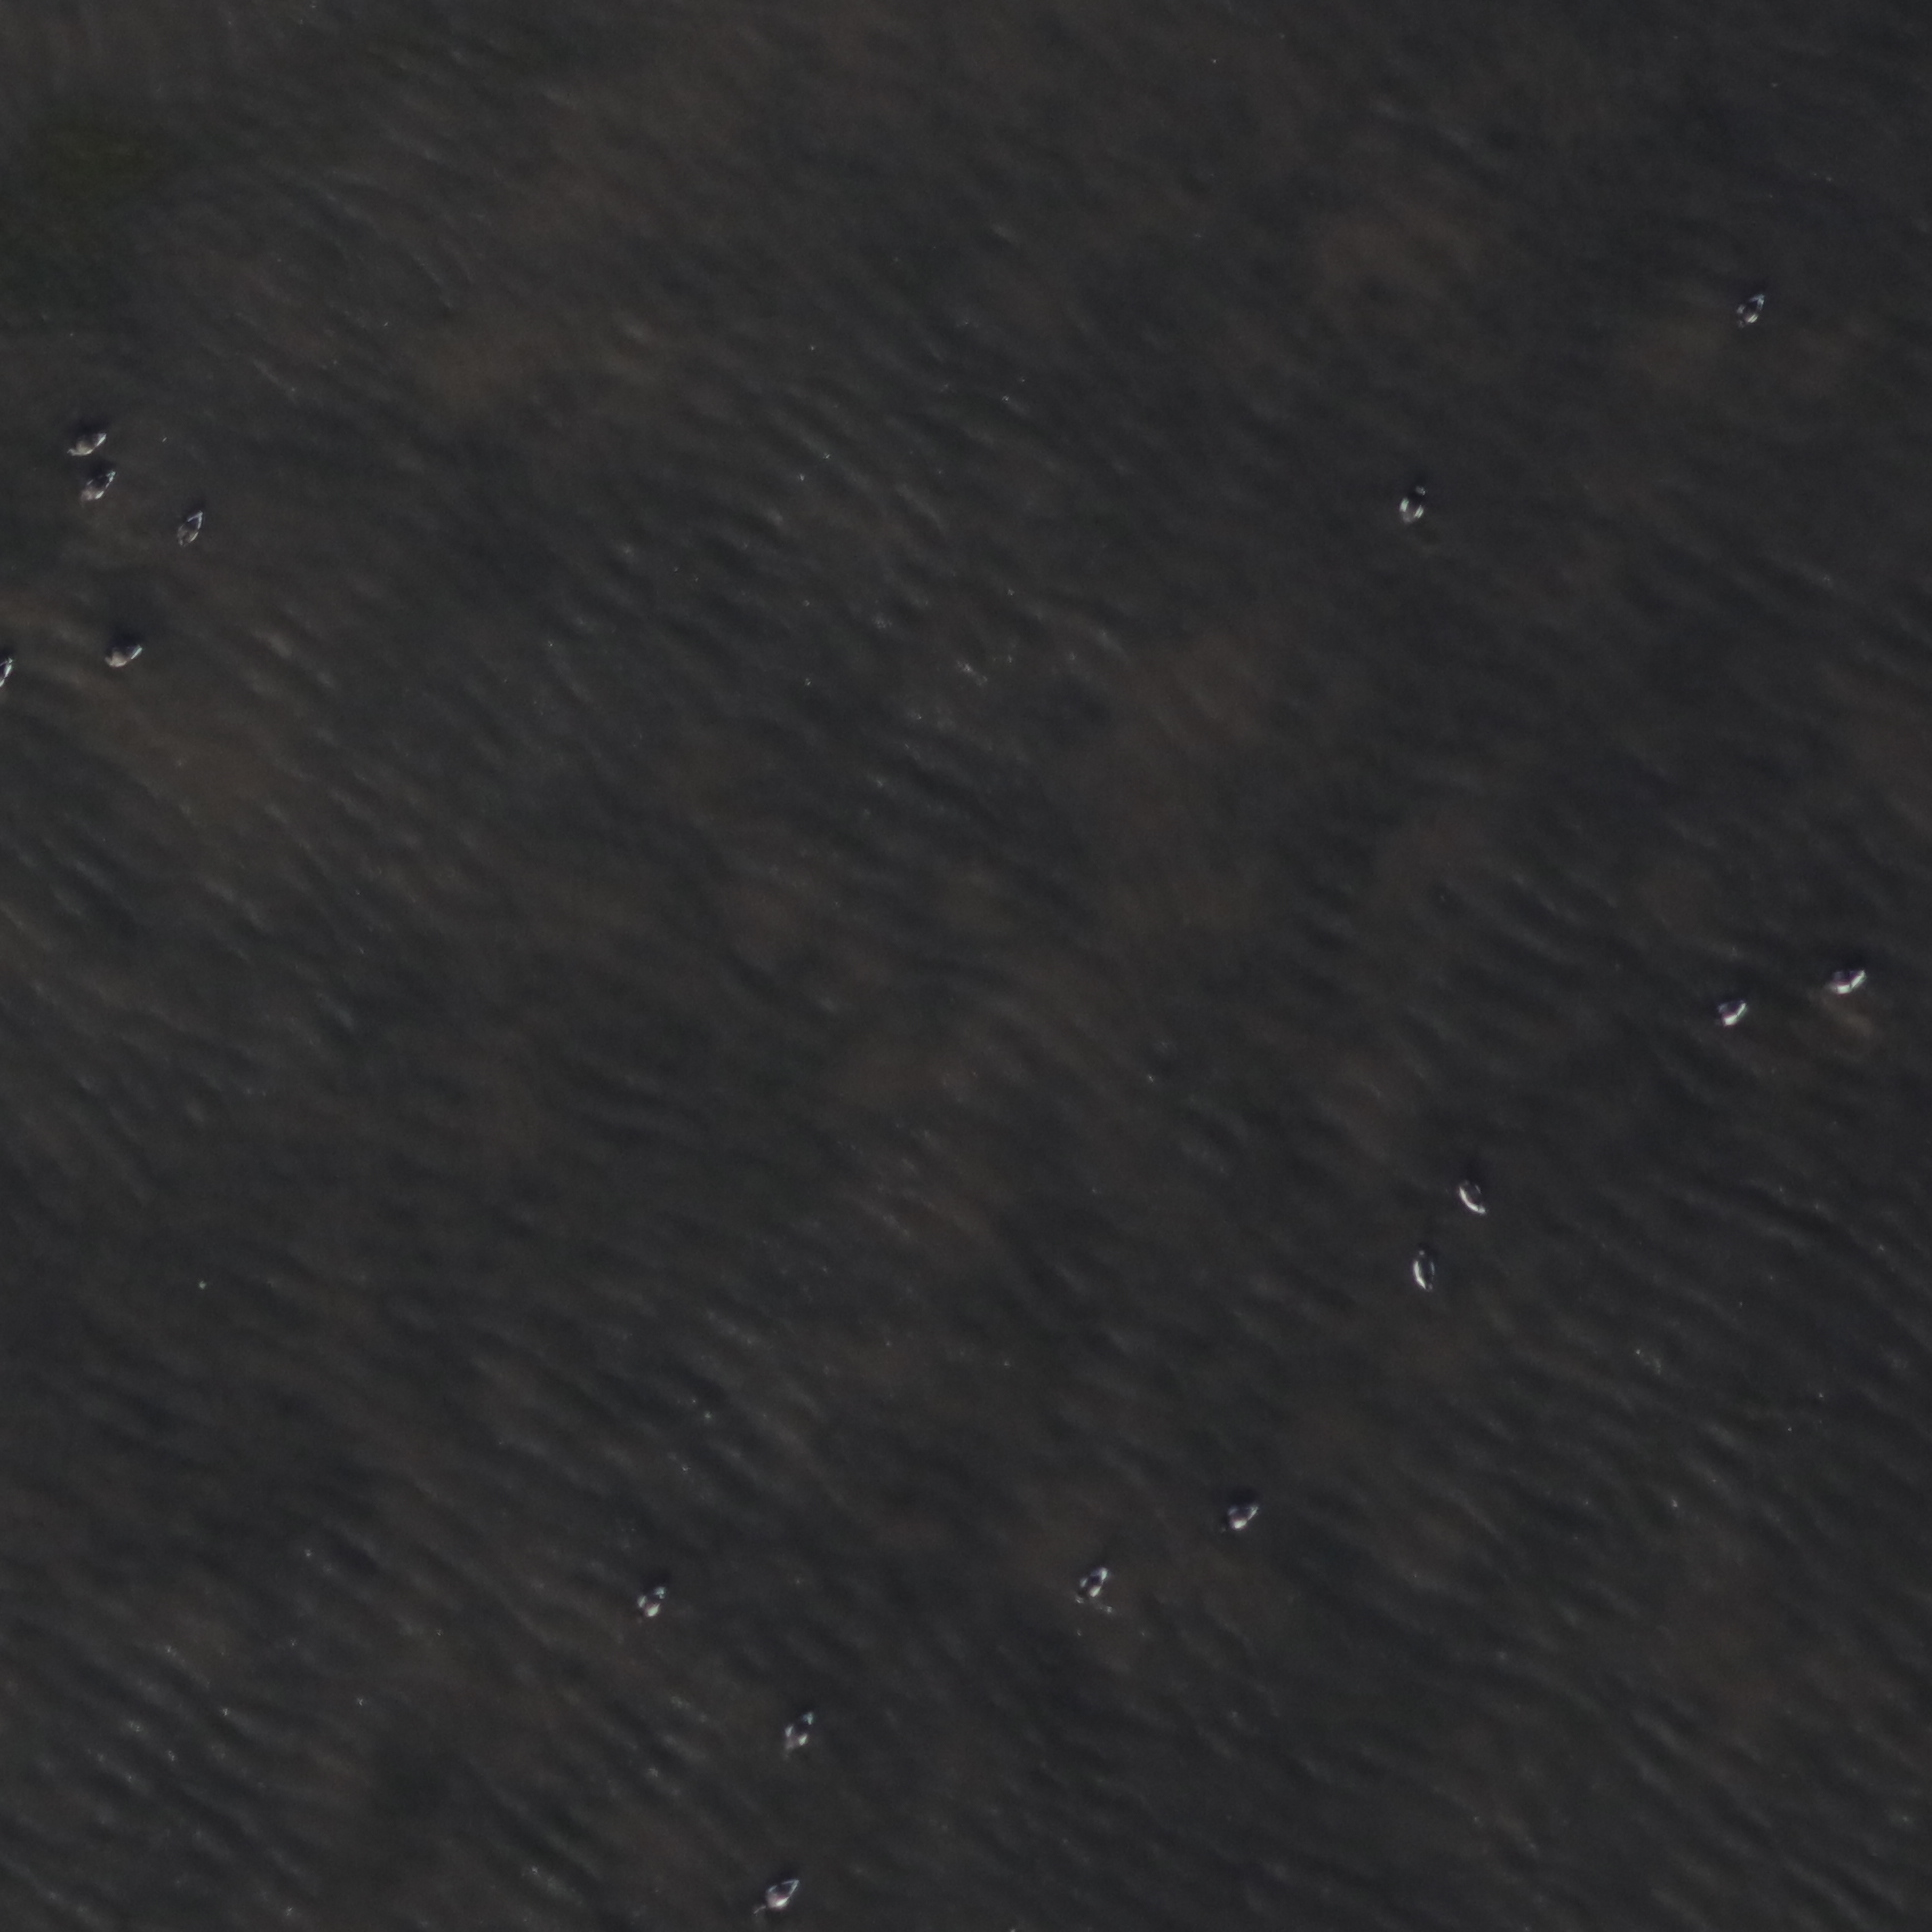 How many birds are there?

15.